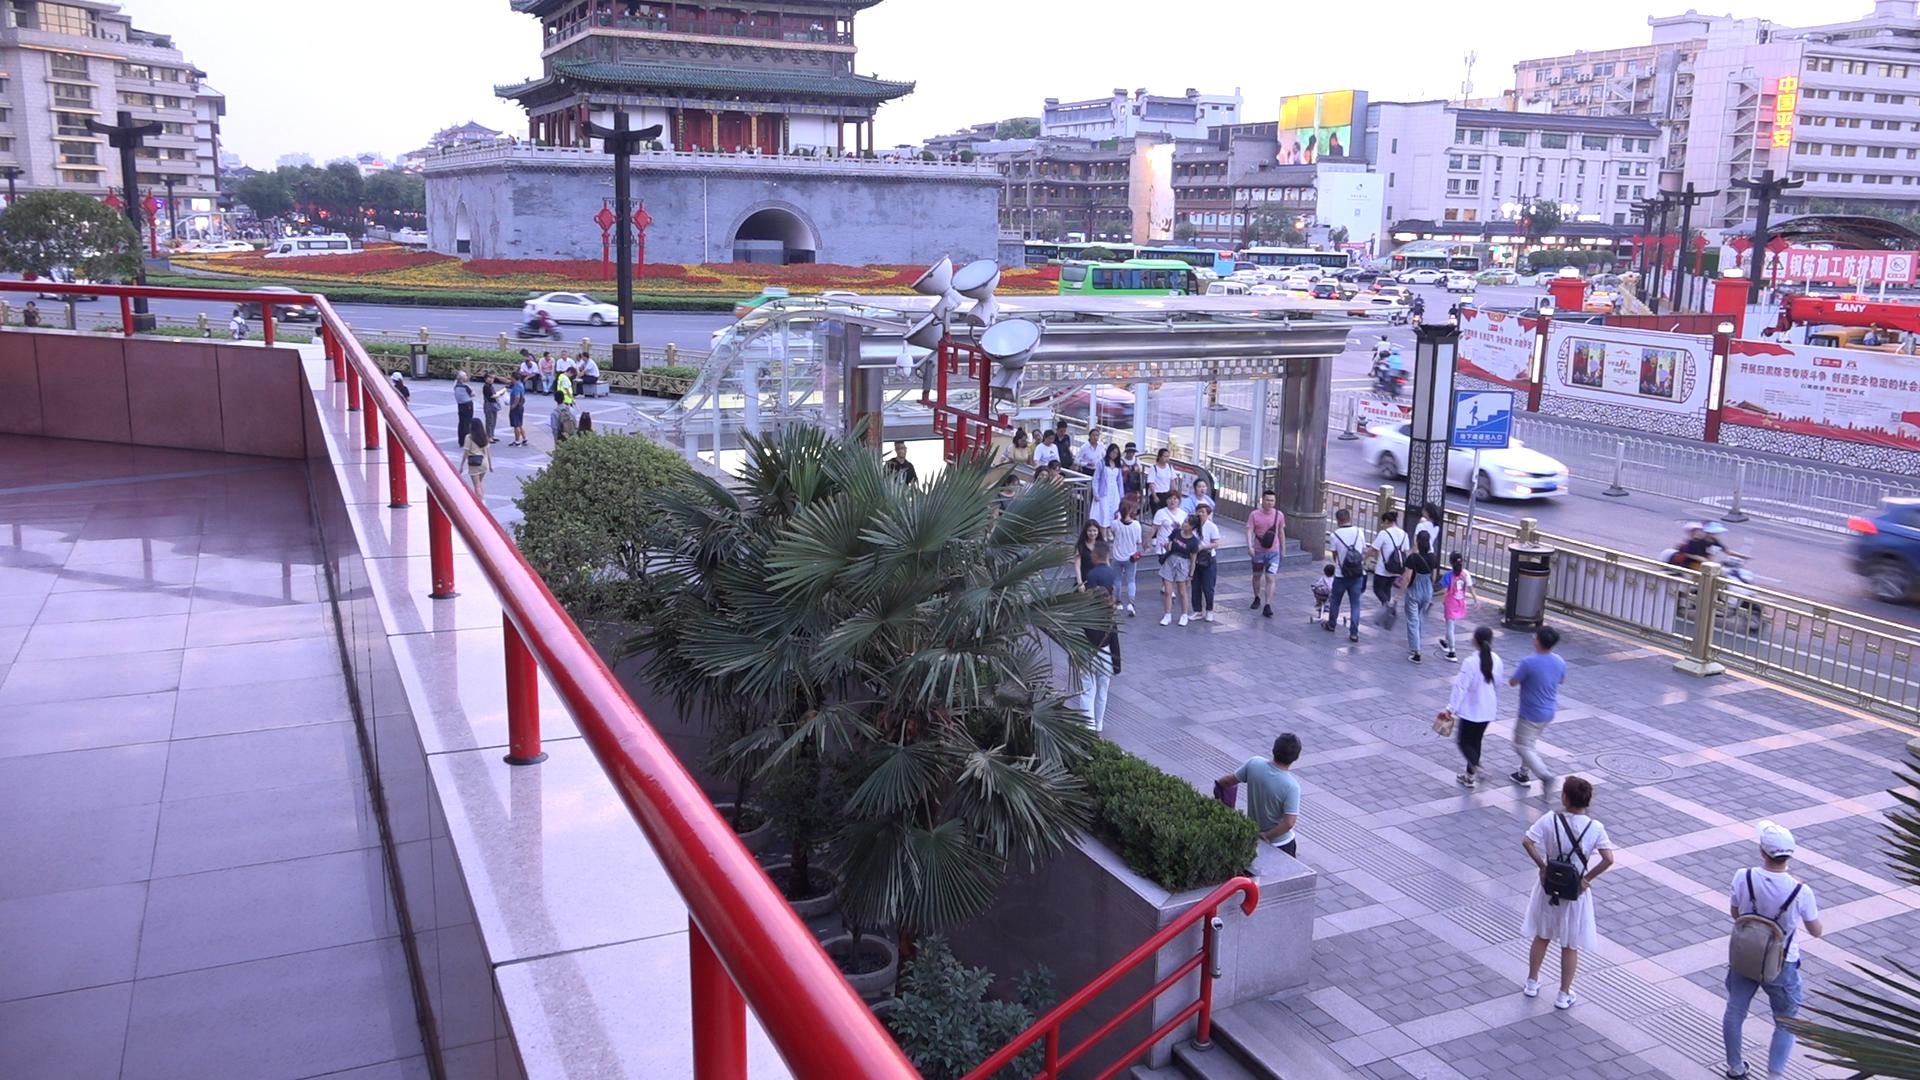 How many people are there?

104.